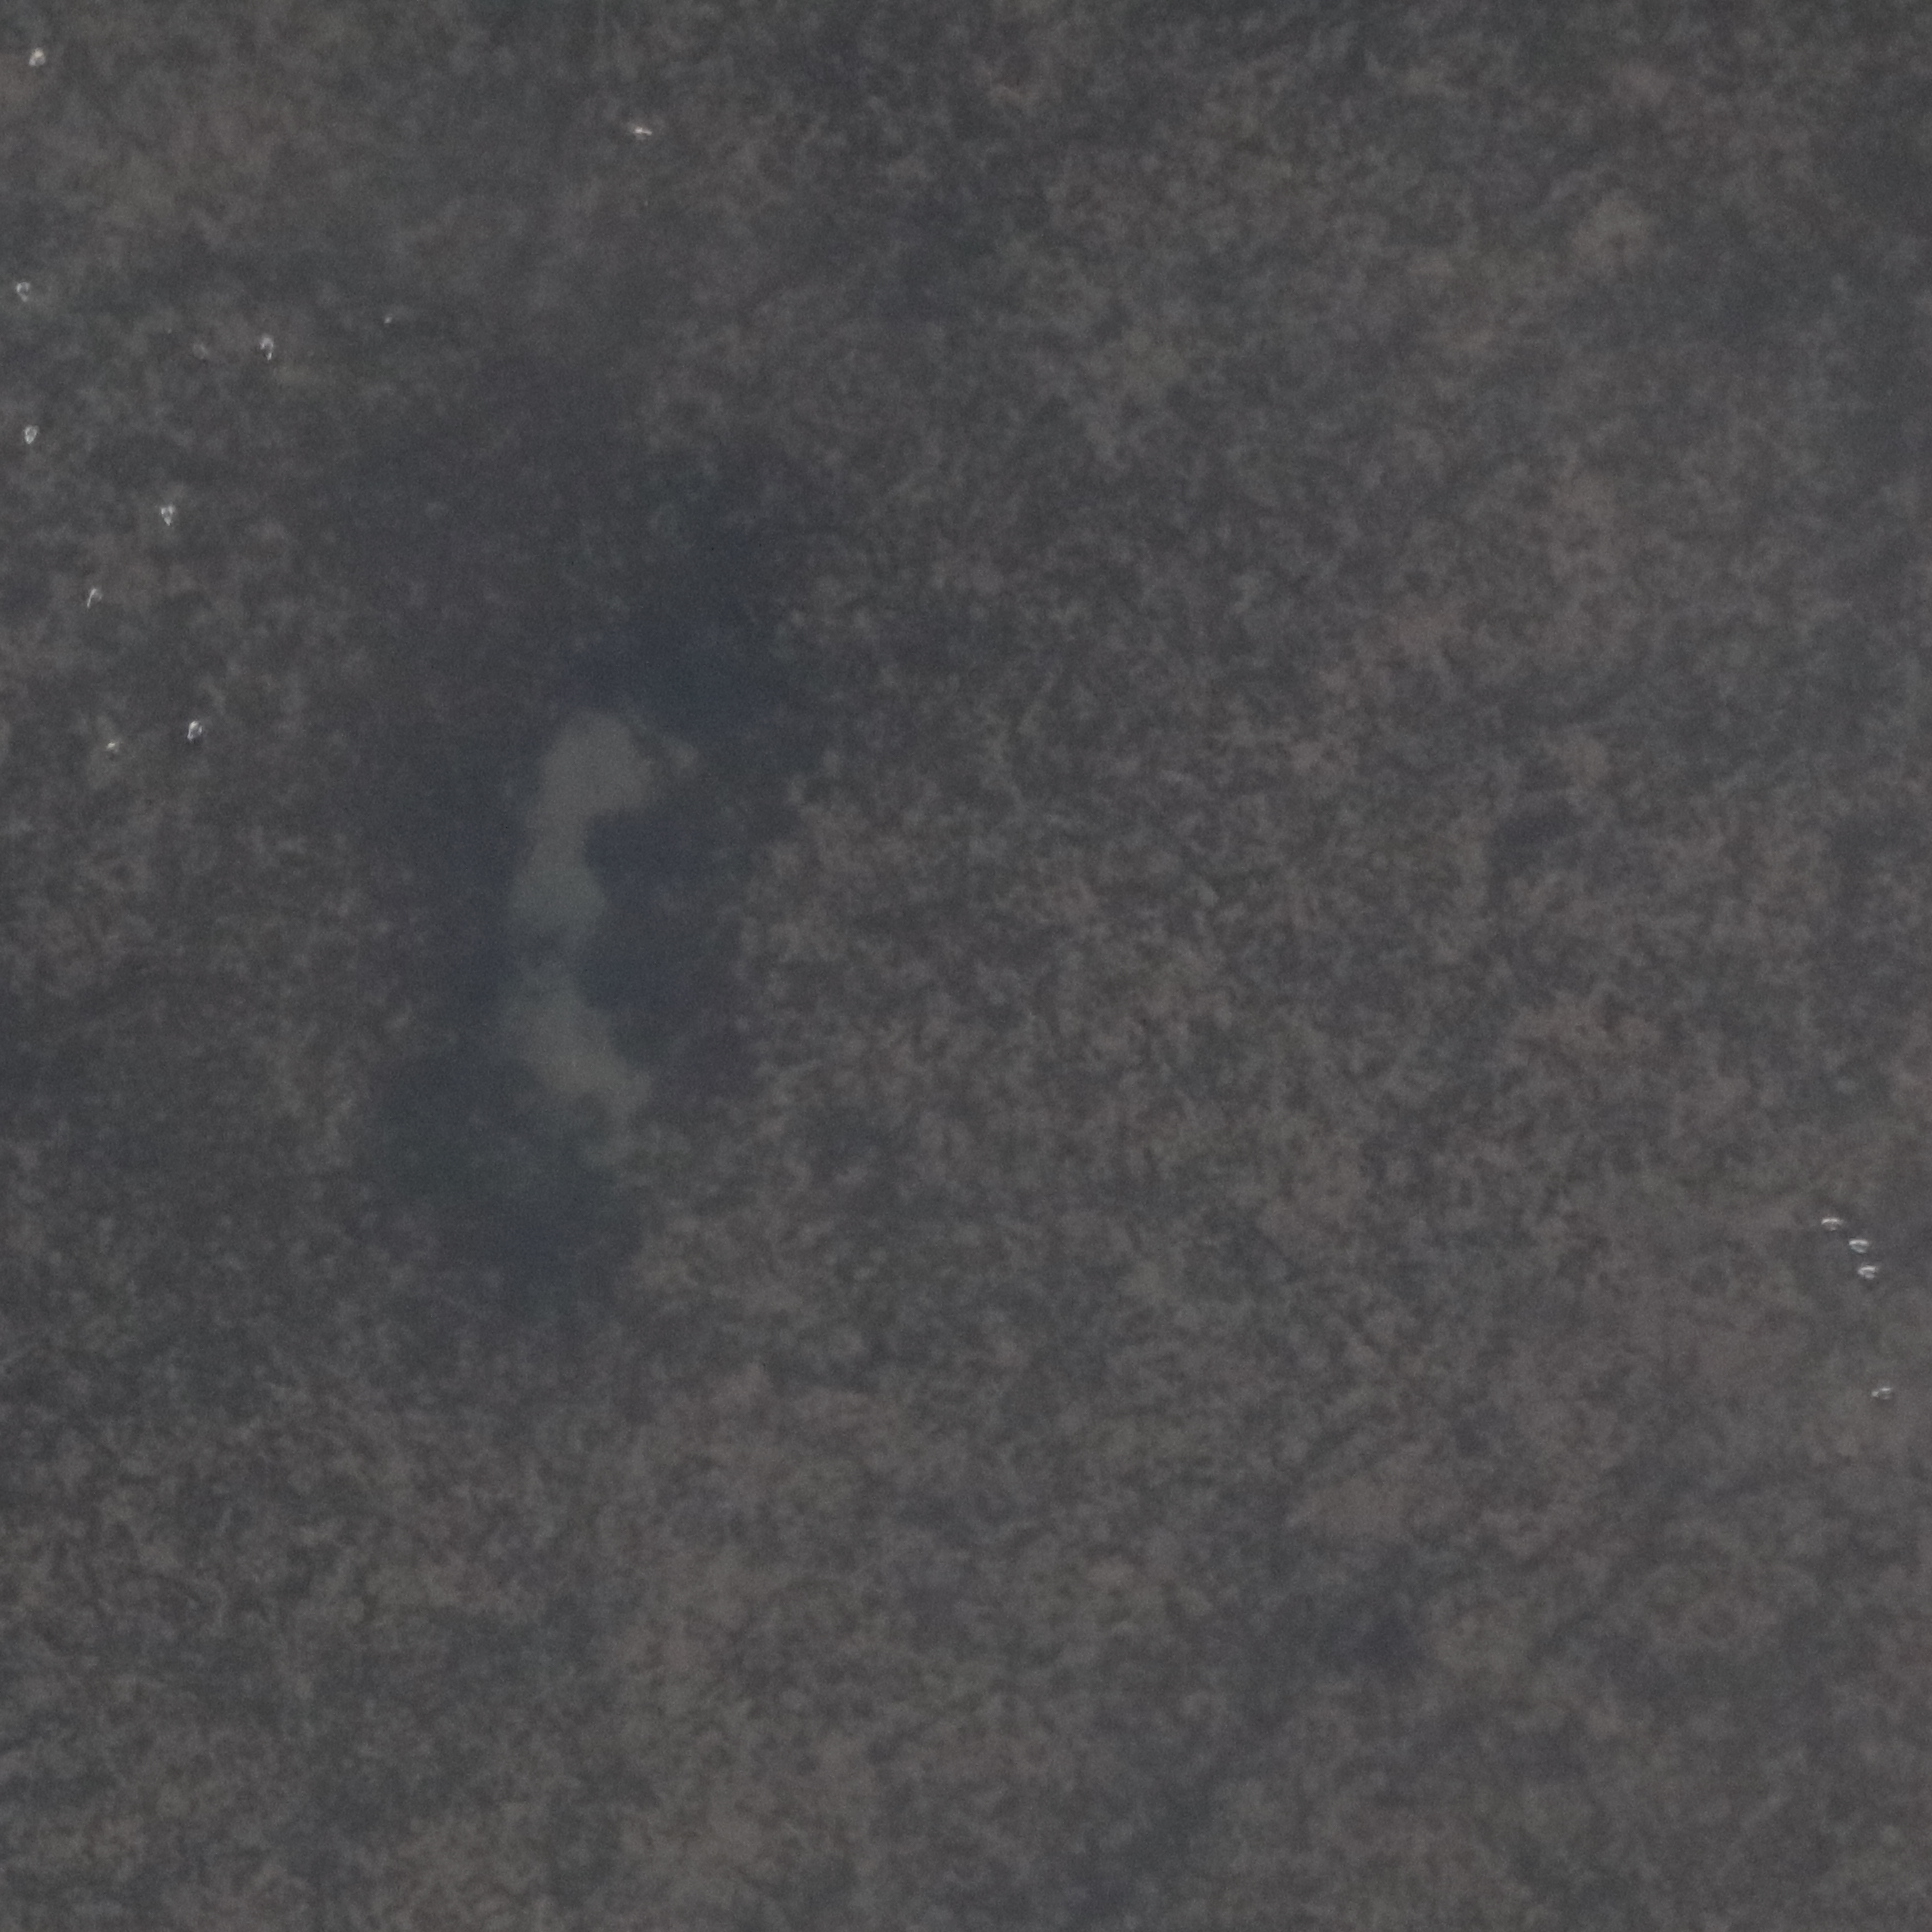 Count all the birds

14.